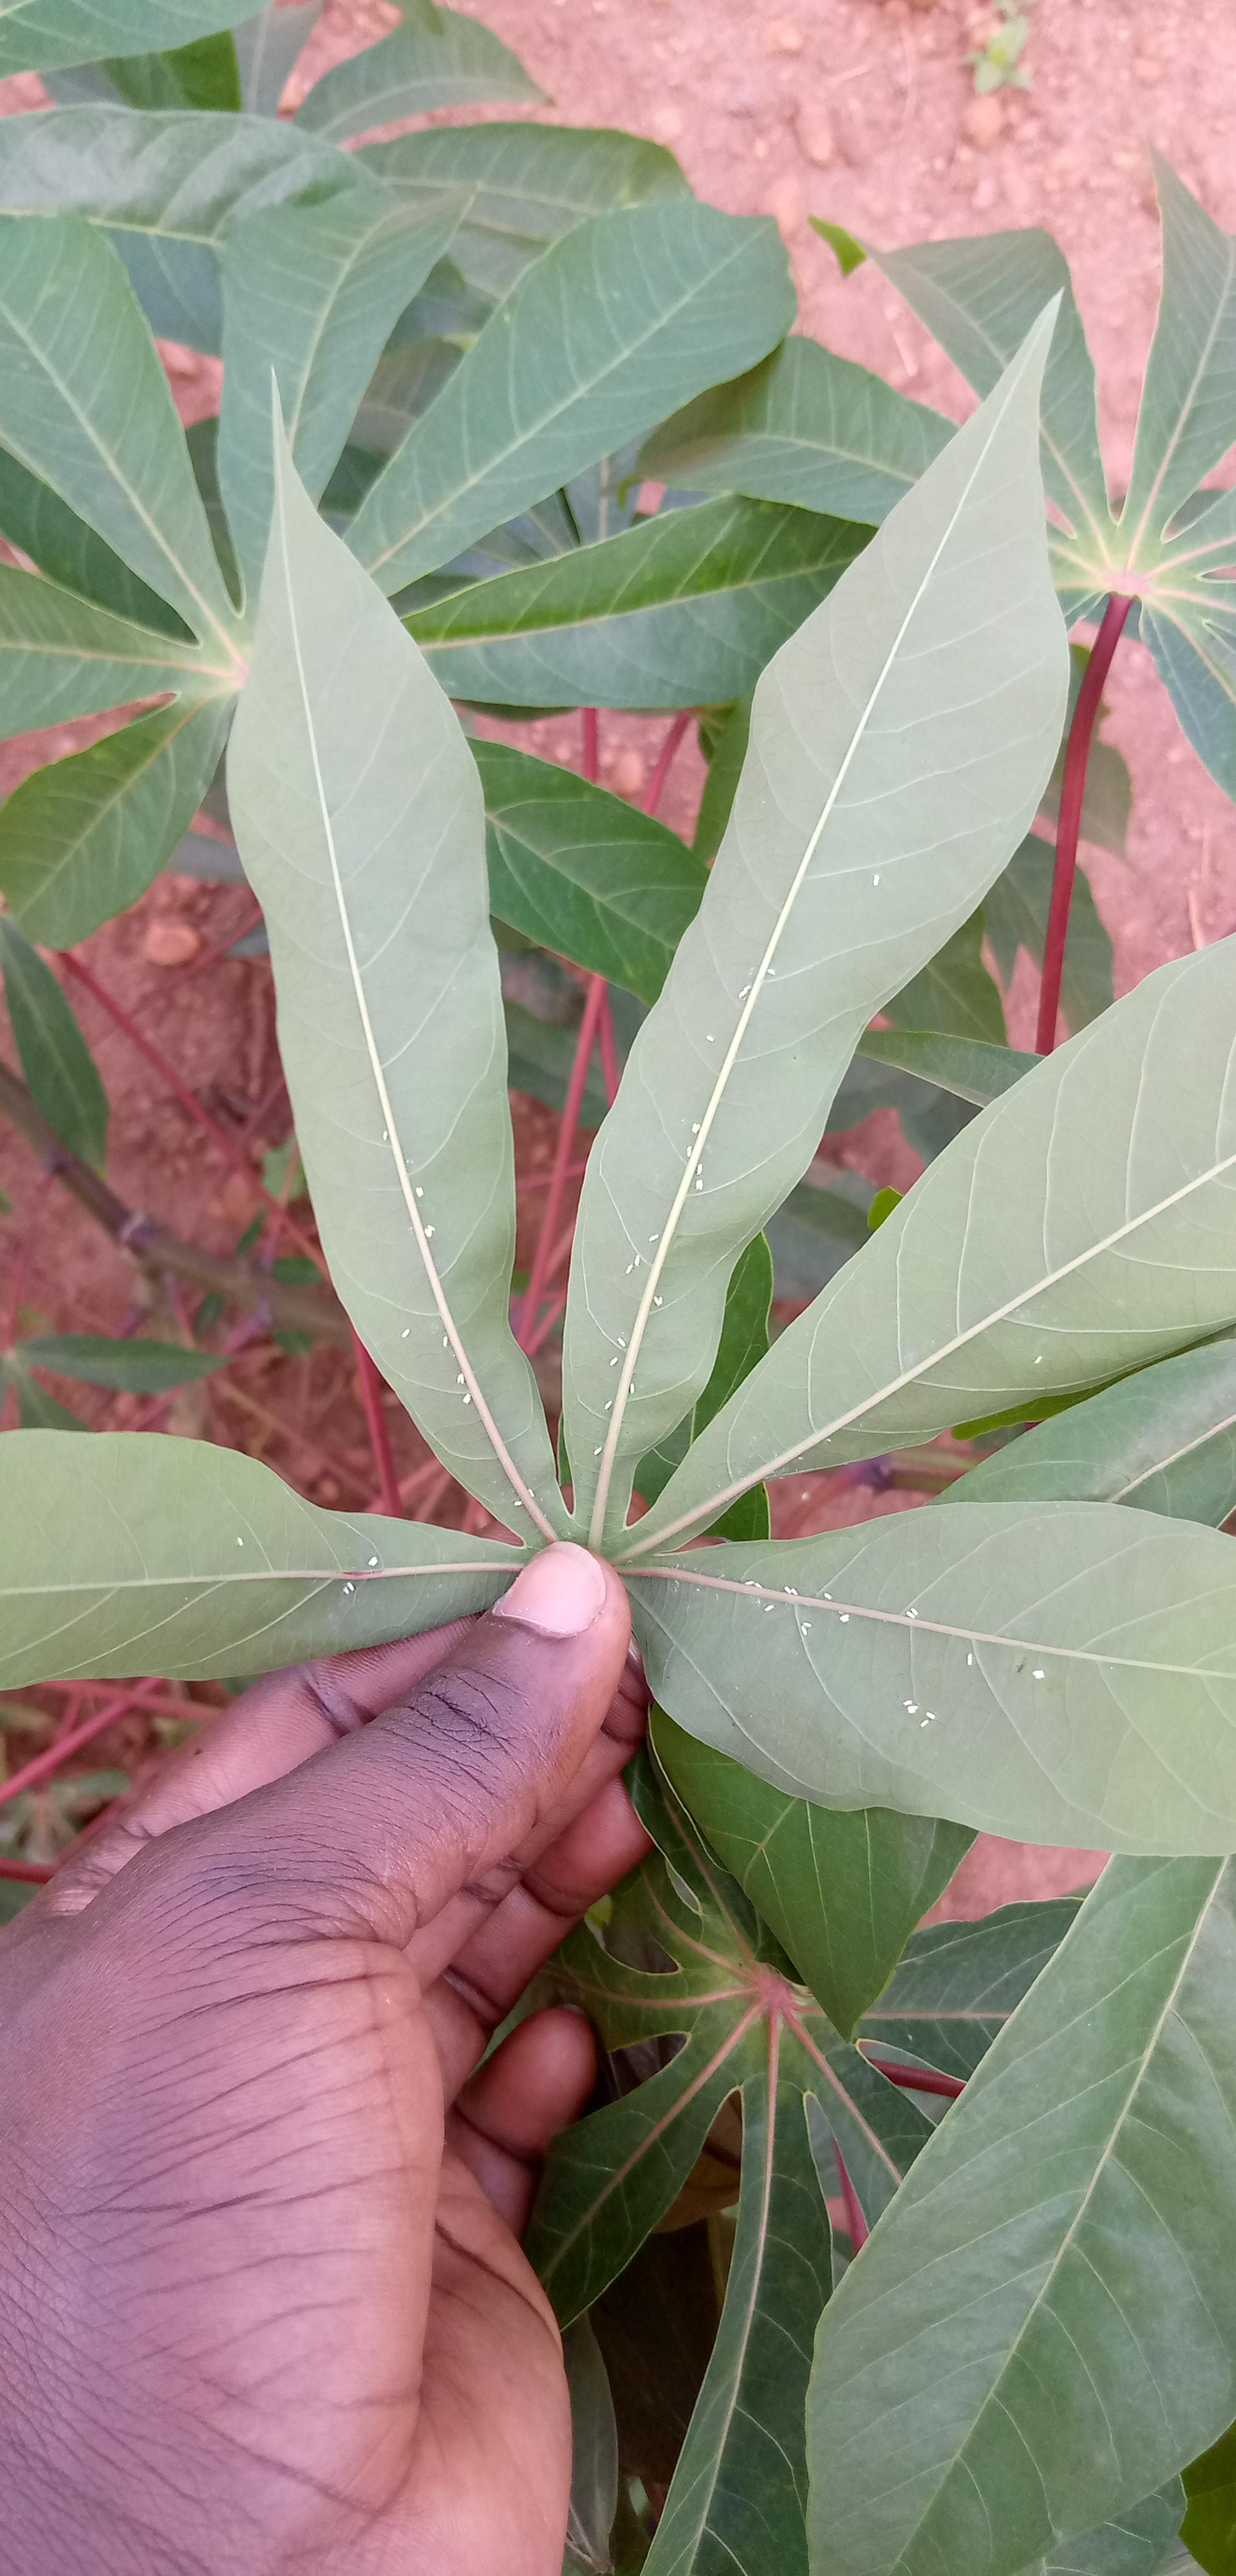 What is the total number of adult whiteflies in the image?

60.